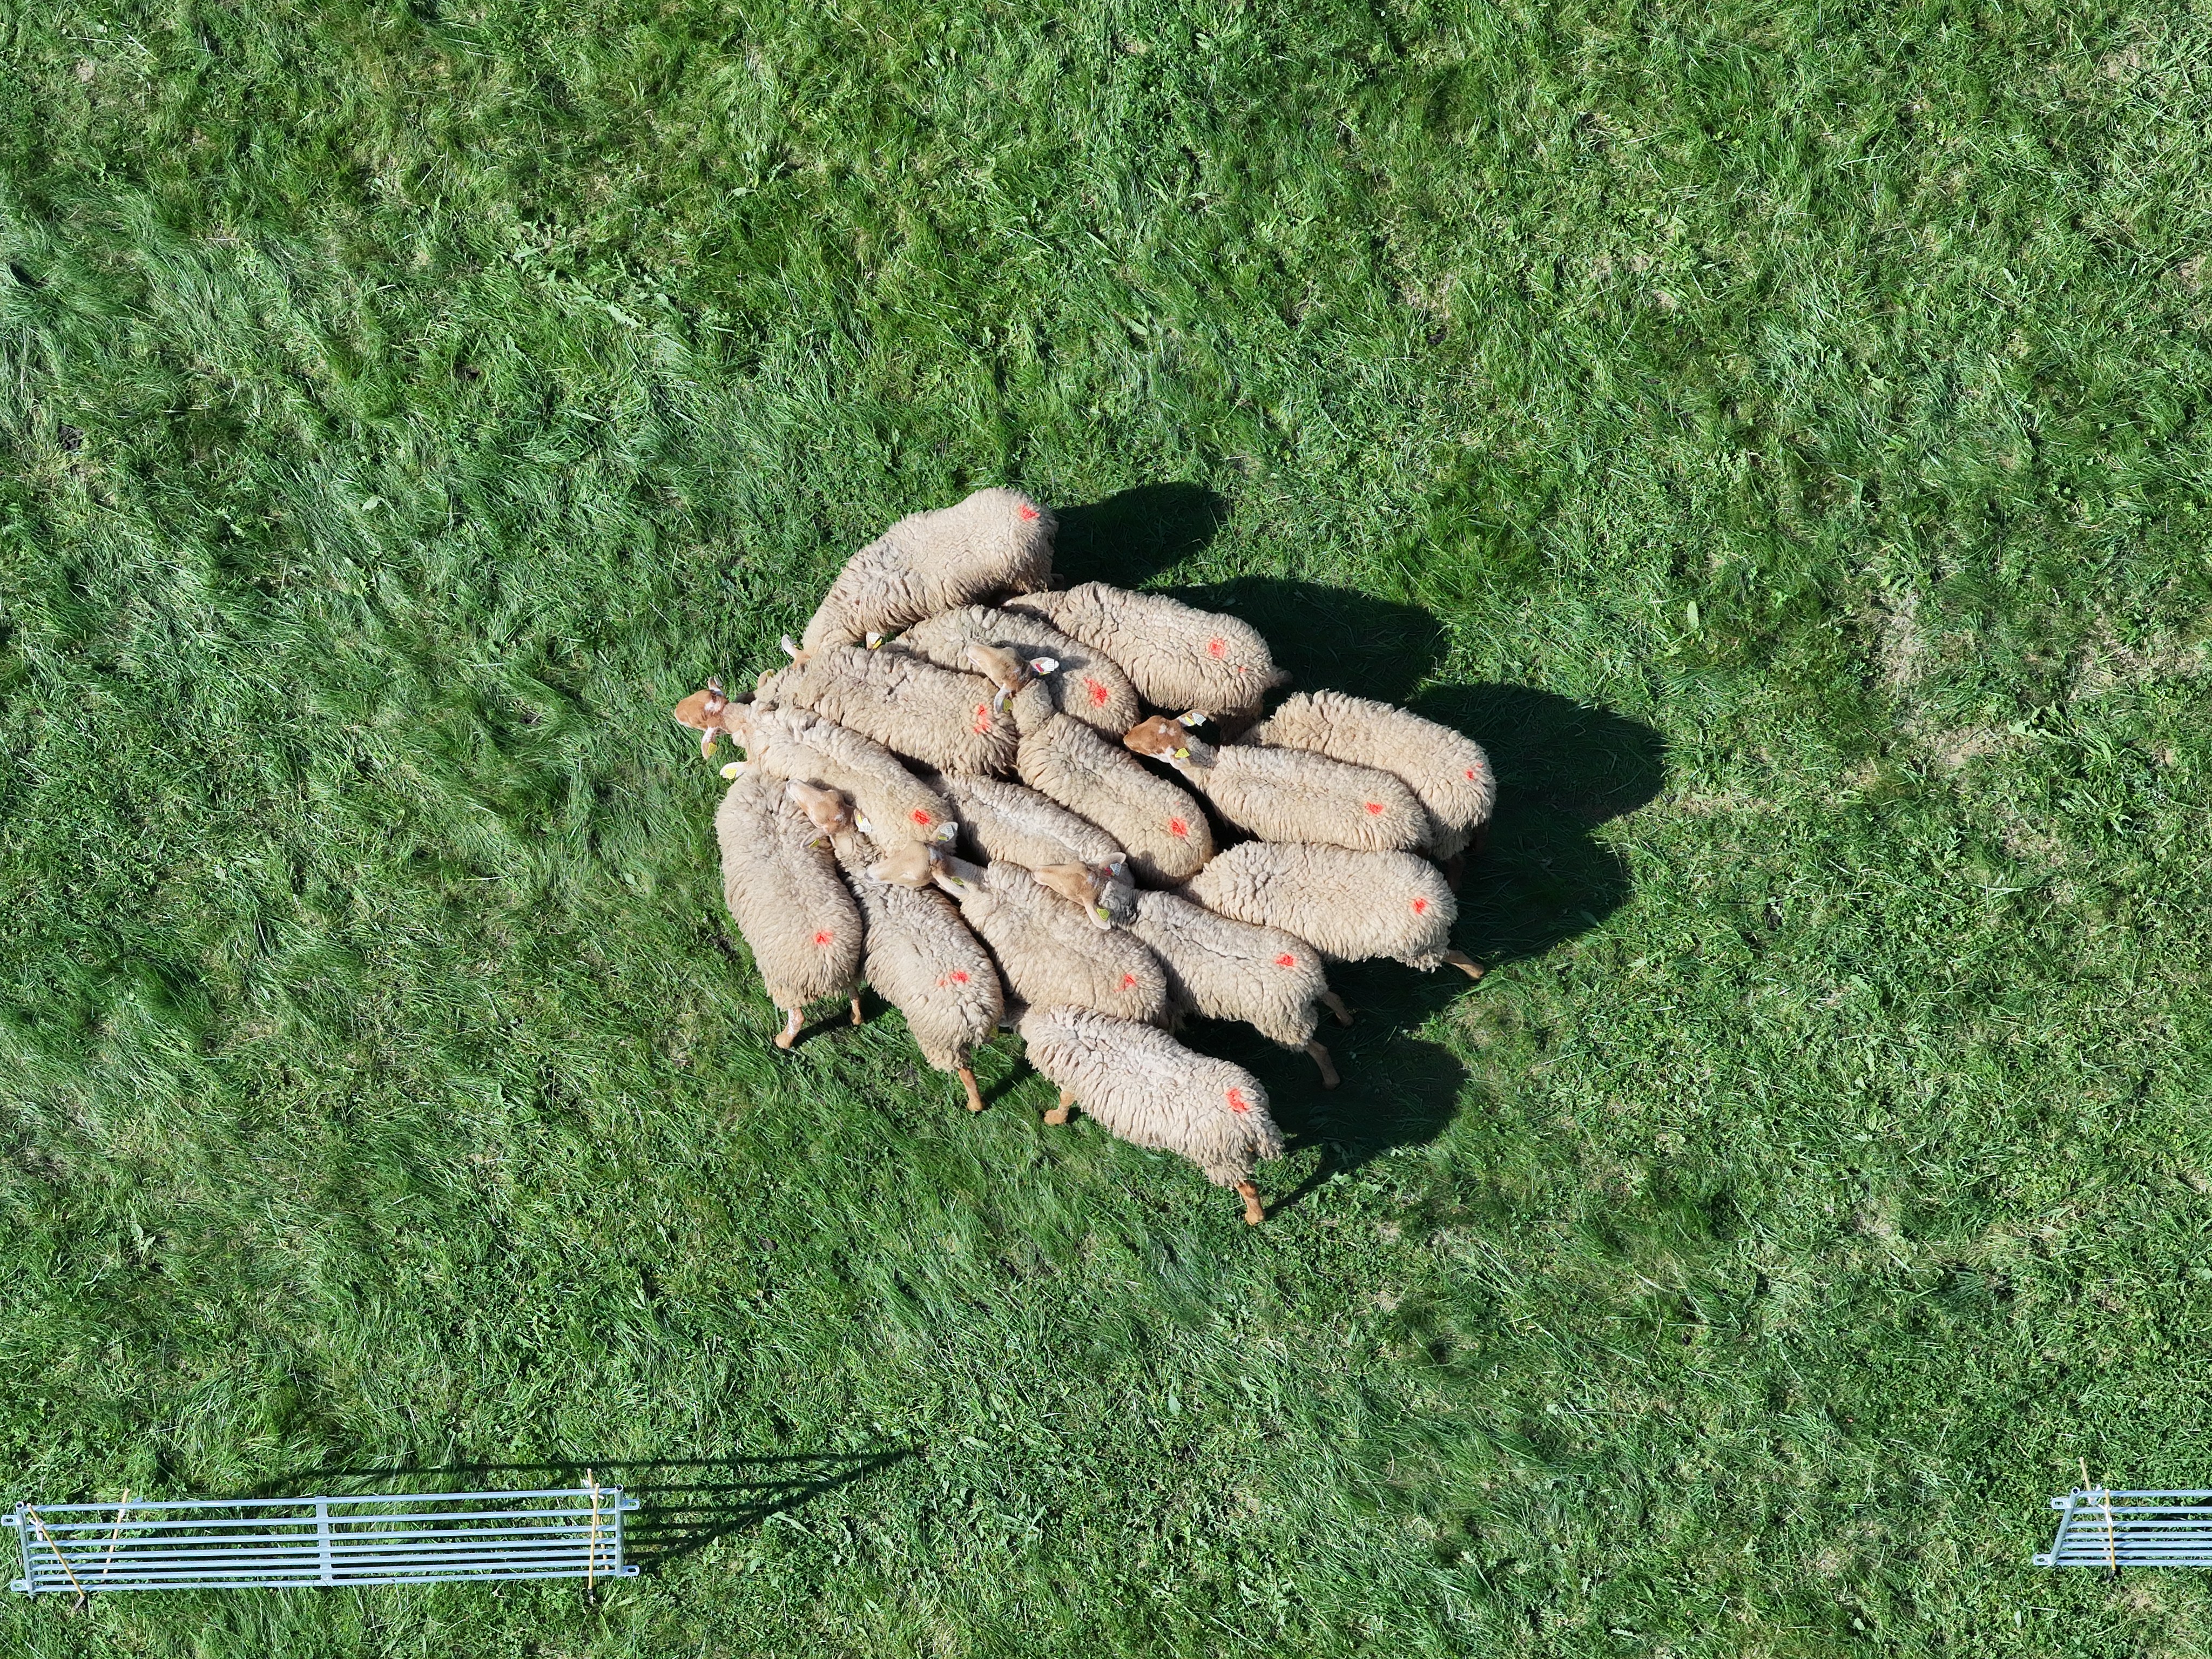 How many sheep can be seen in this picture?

15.